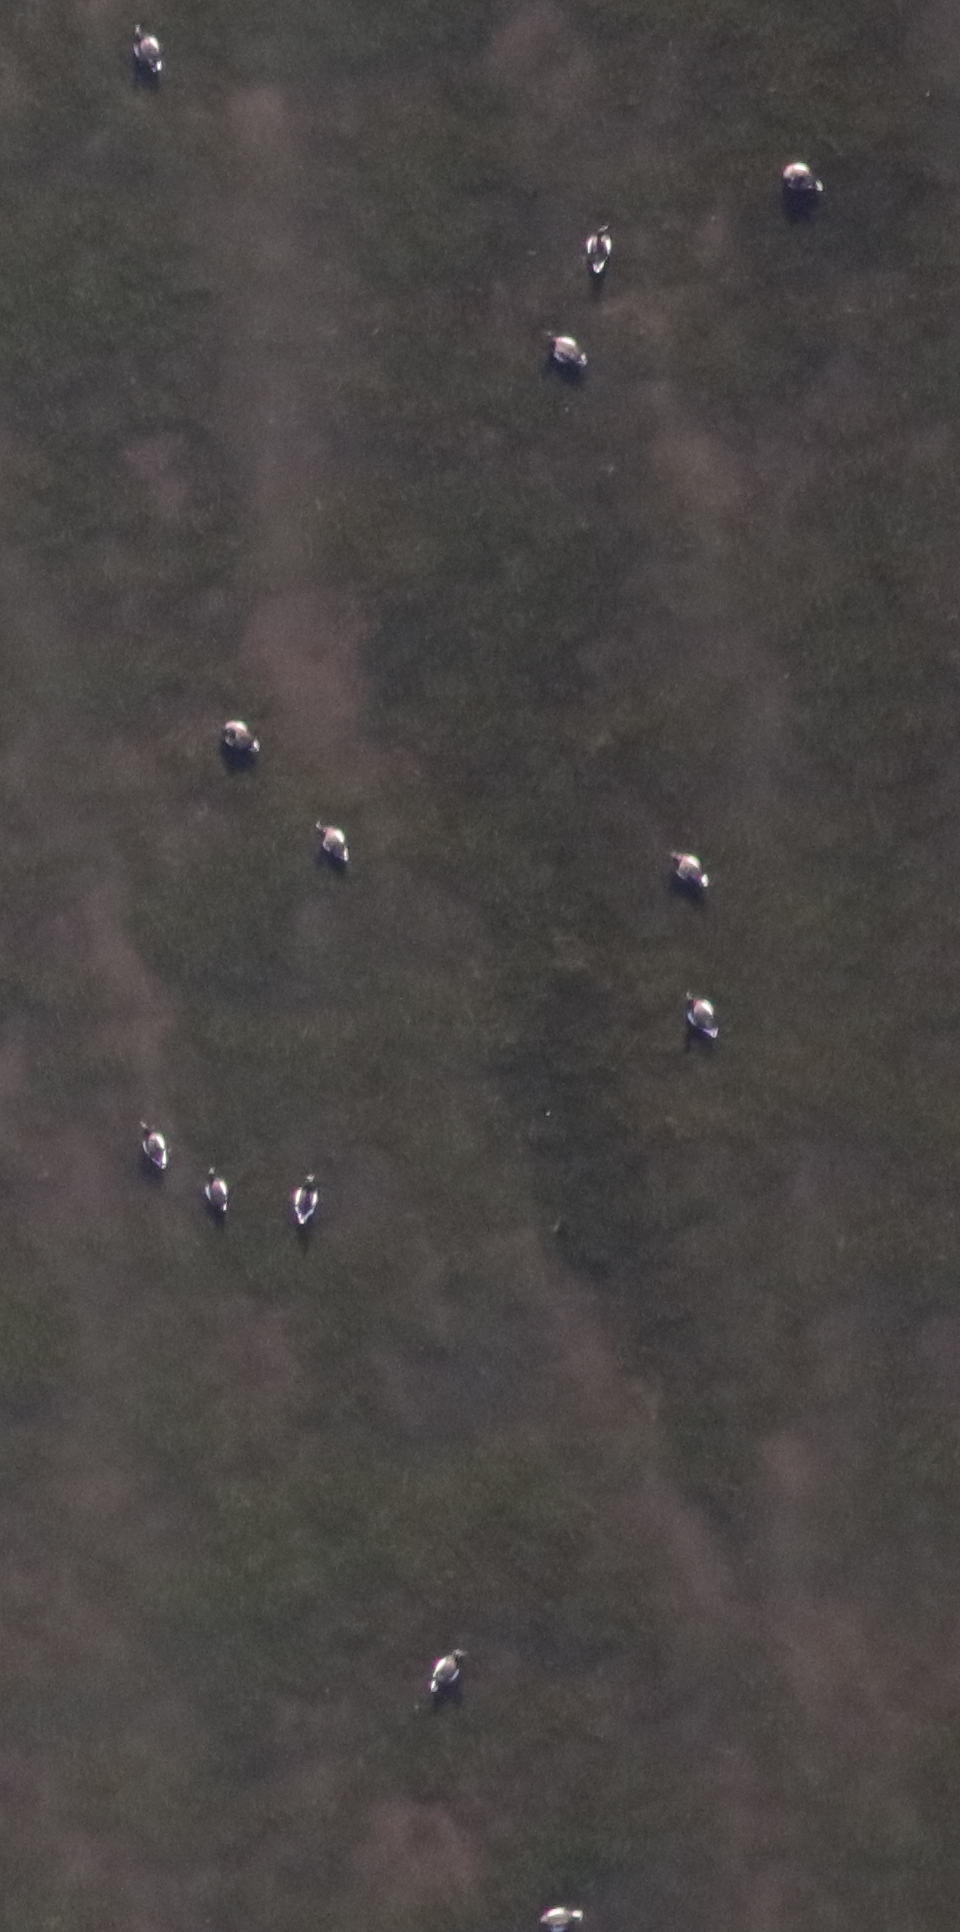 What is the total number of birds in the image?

13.